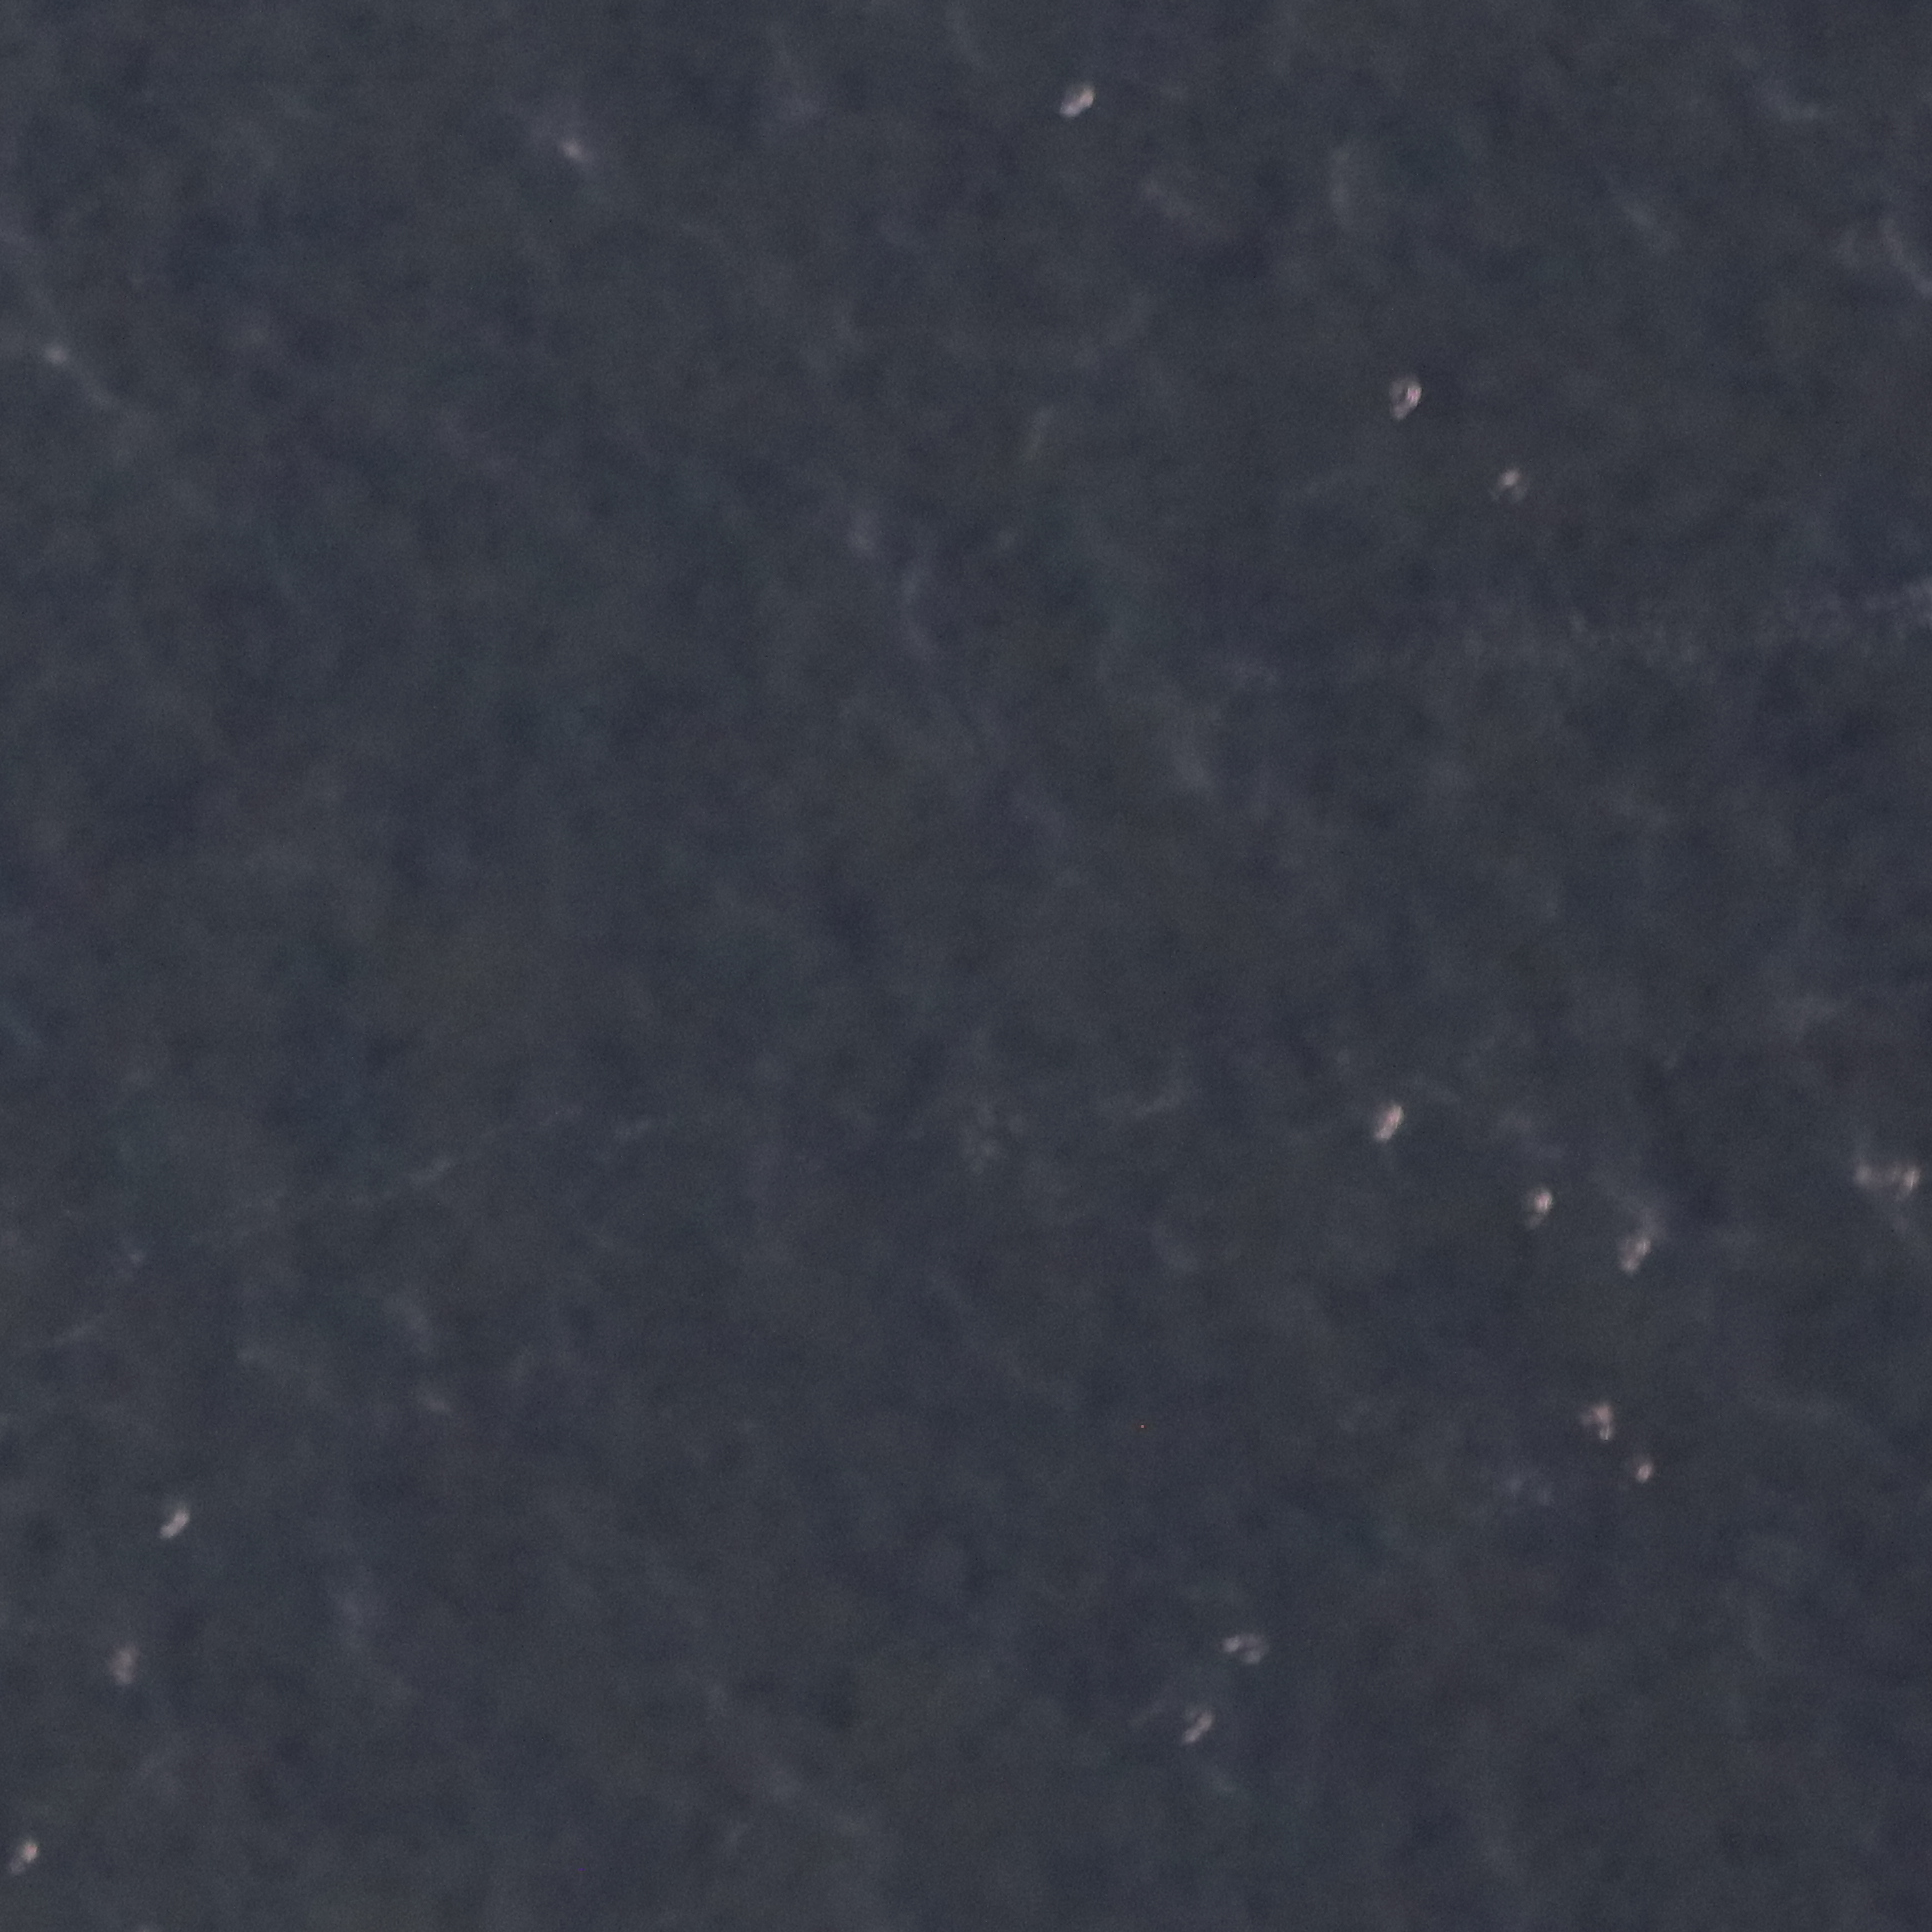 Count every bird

14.